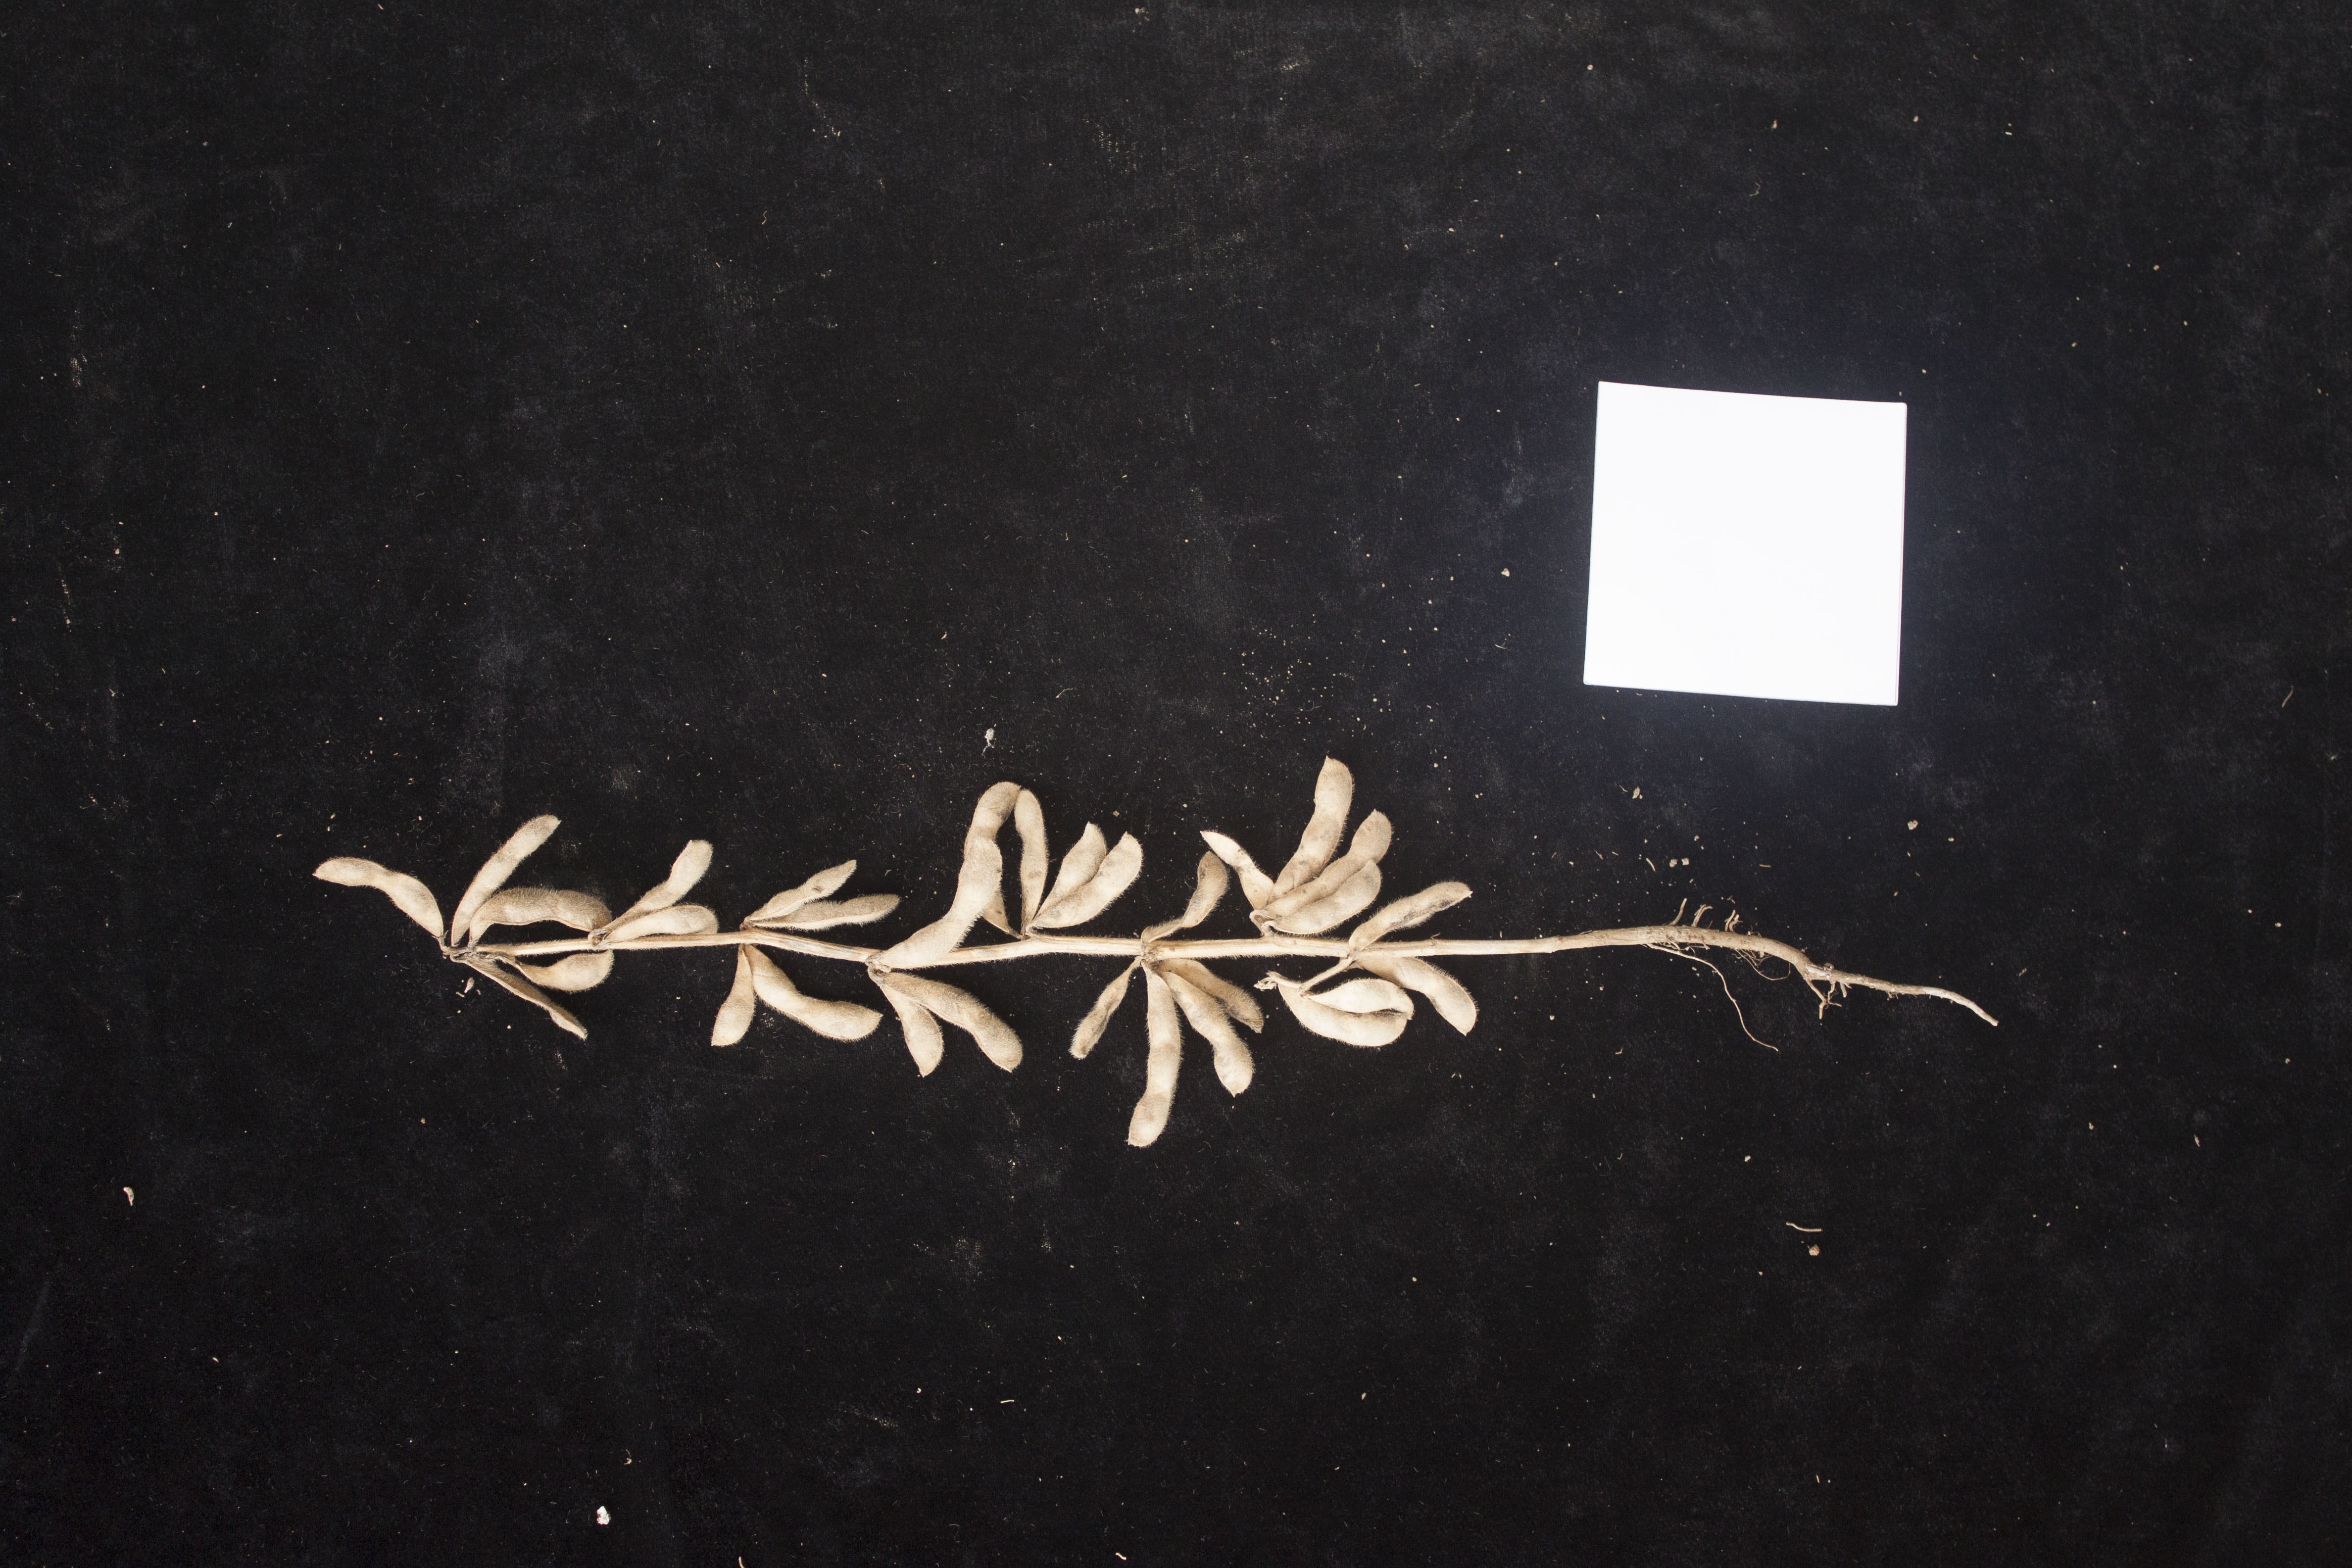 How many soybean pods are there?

31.